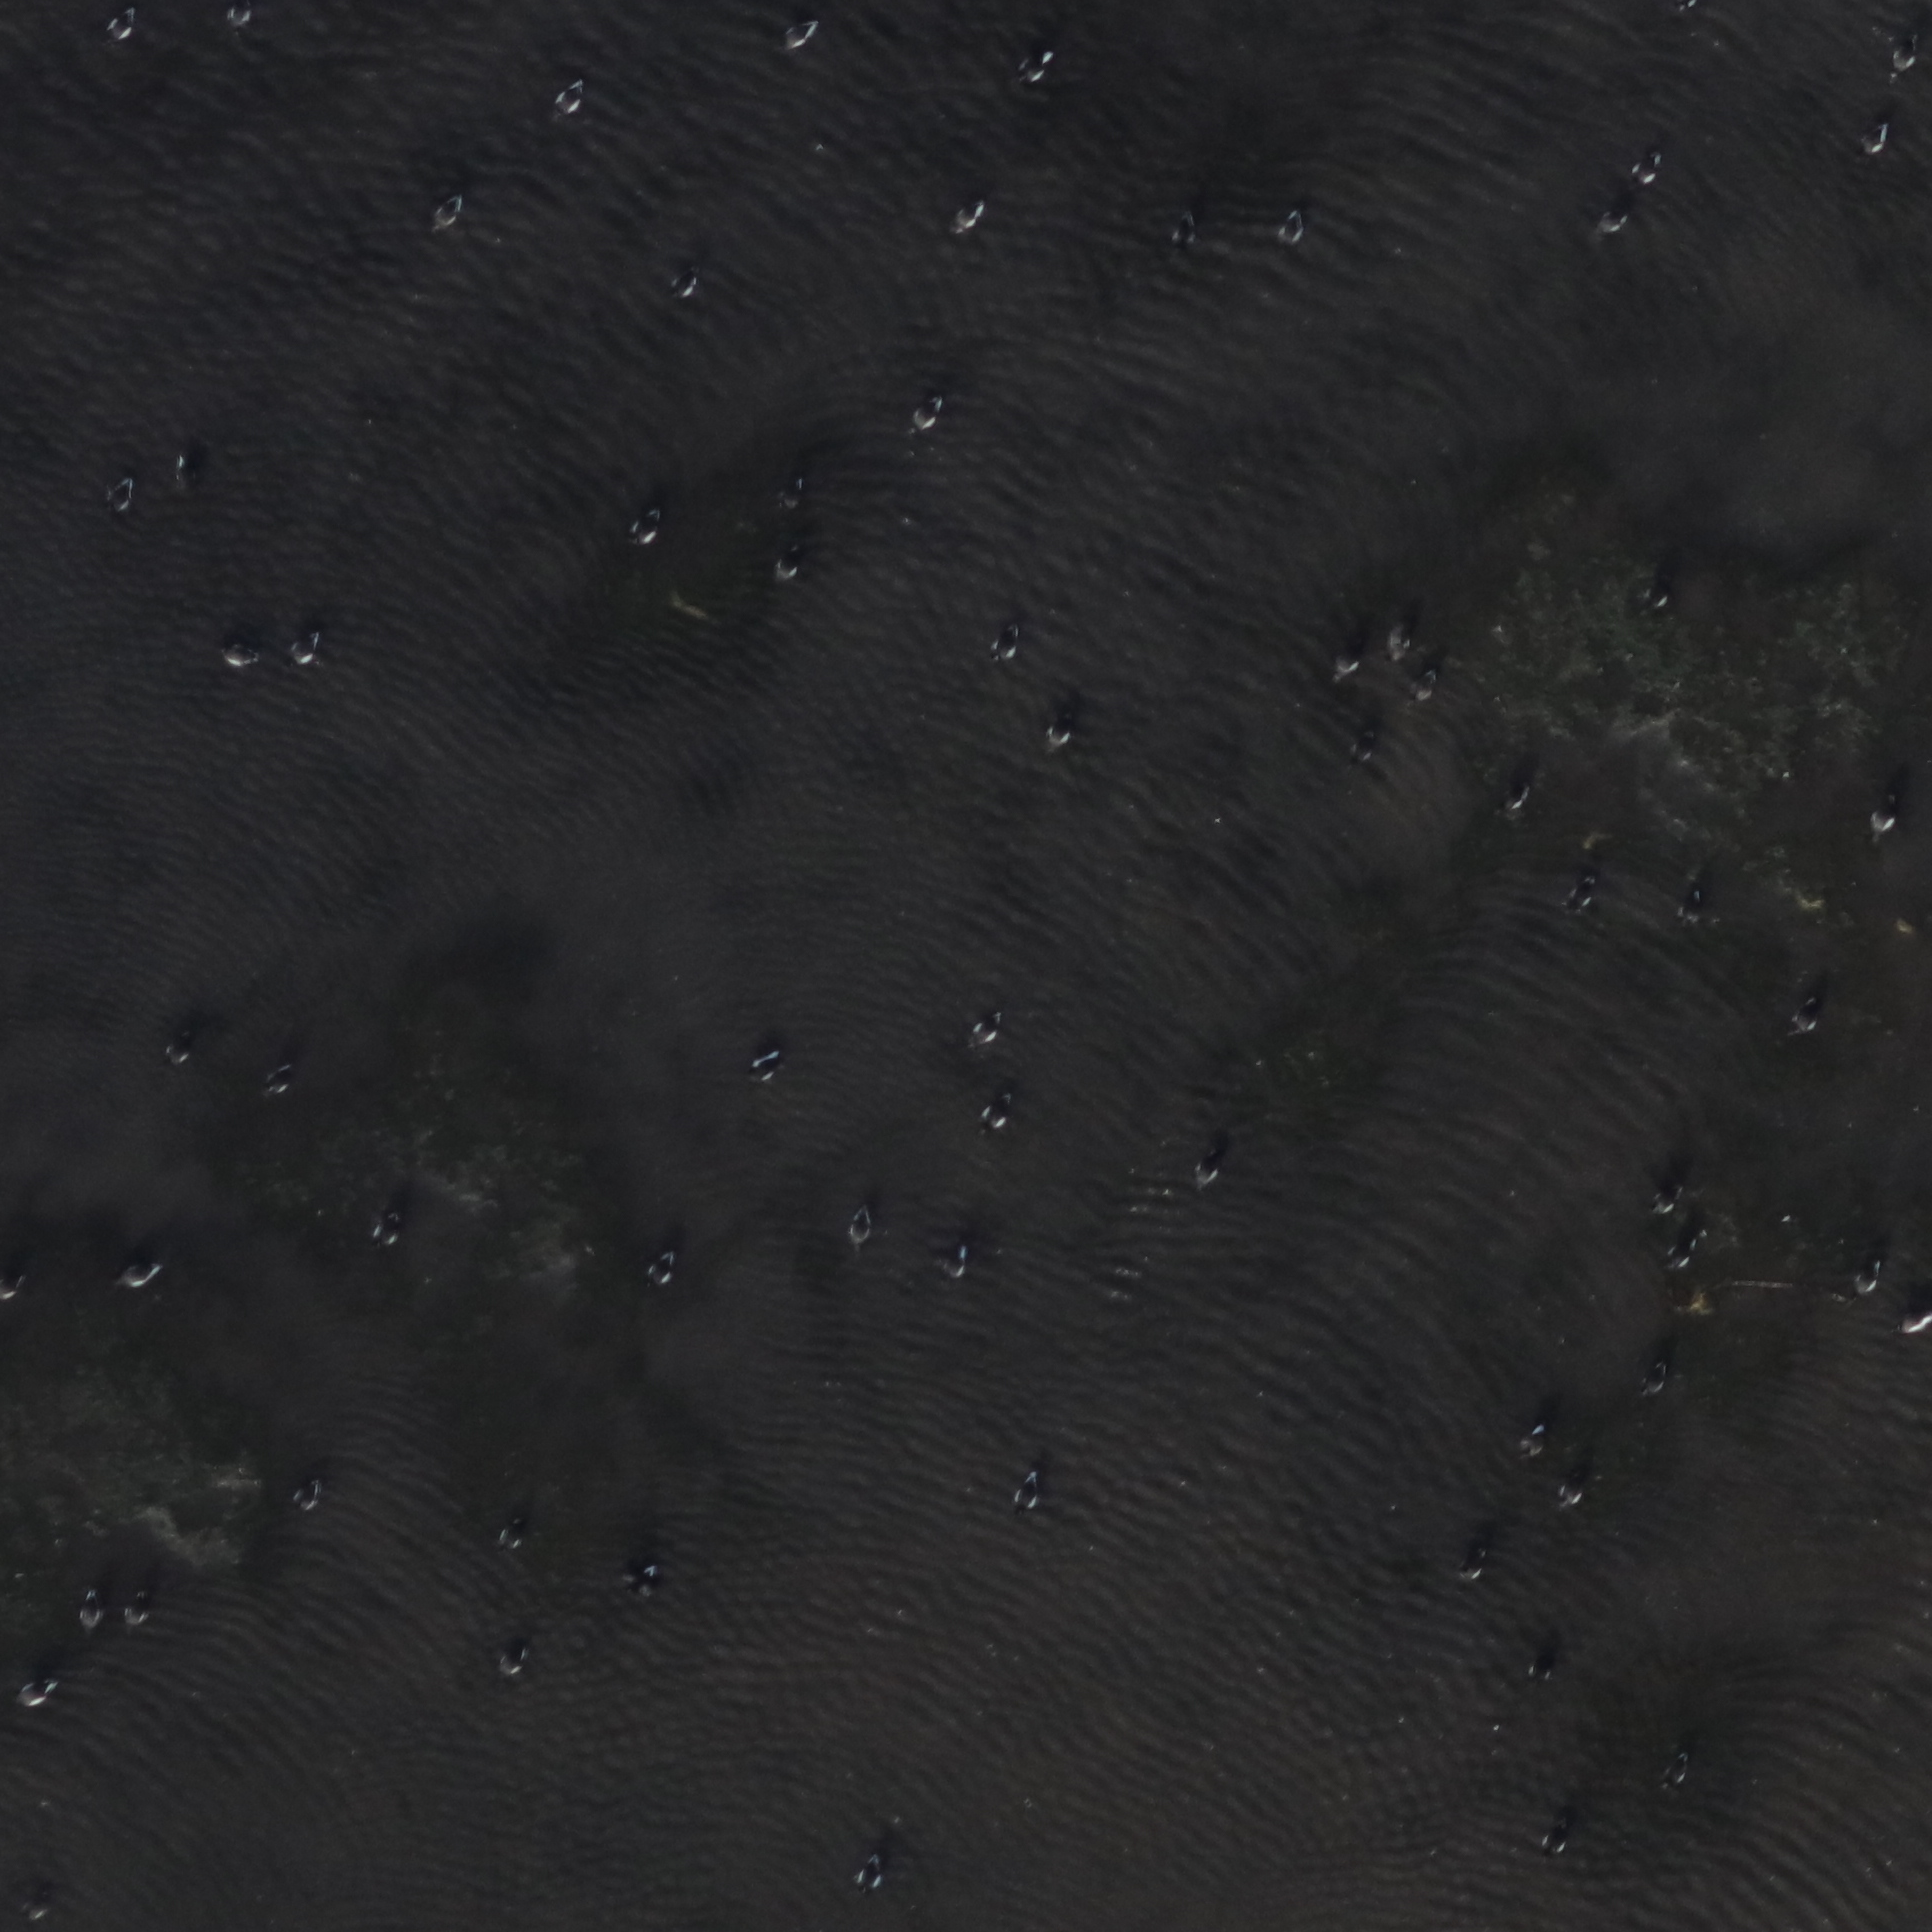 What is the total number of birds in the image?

67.